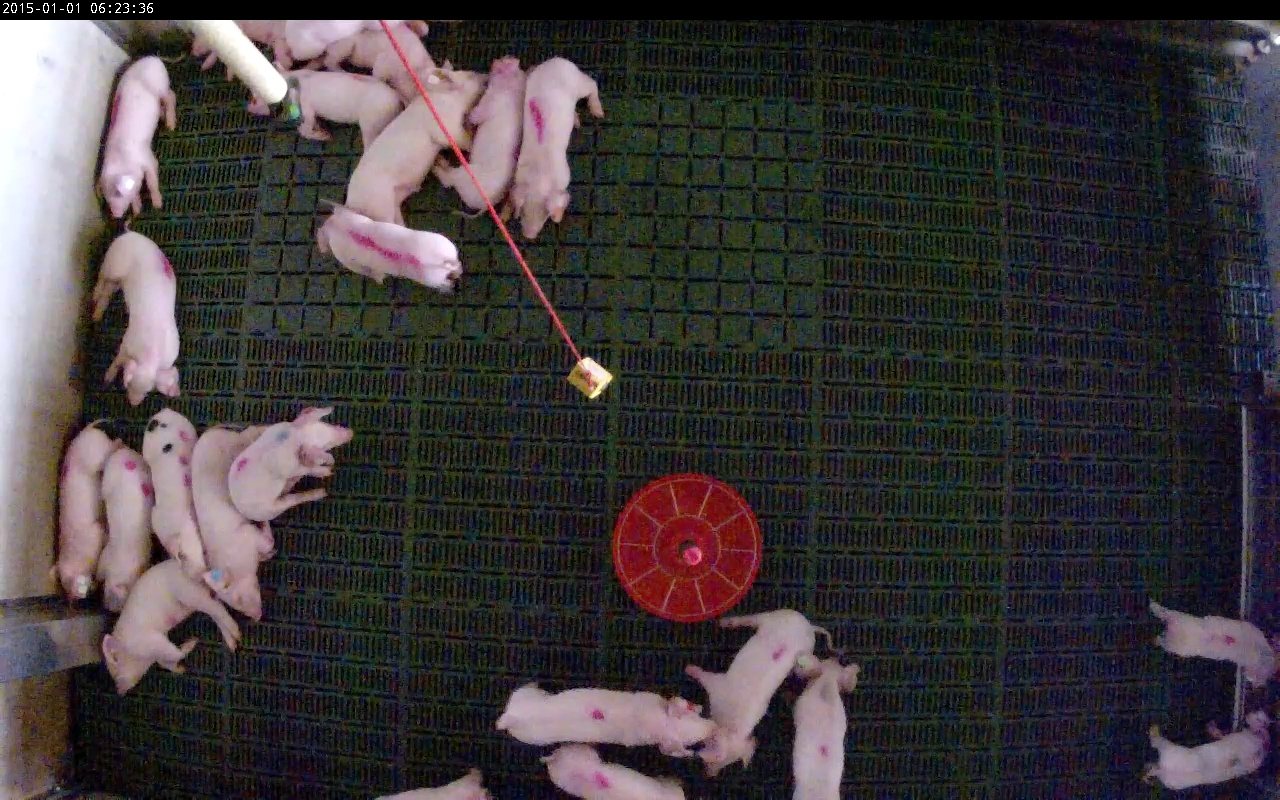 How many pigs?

23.